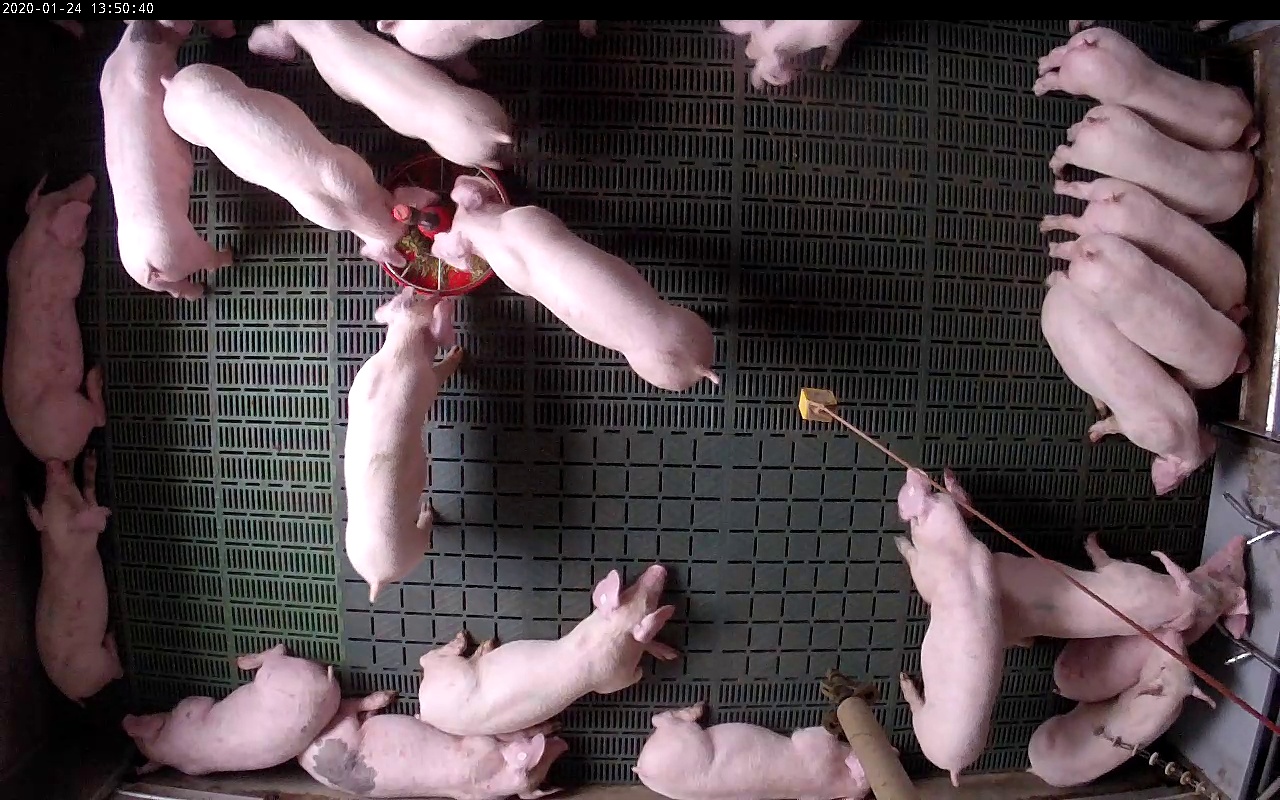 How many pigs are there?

22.